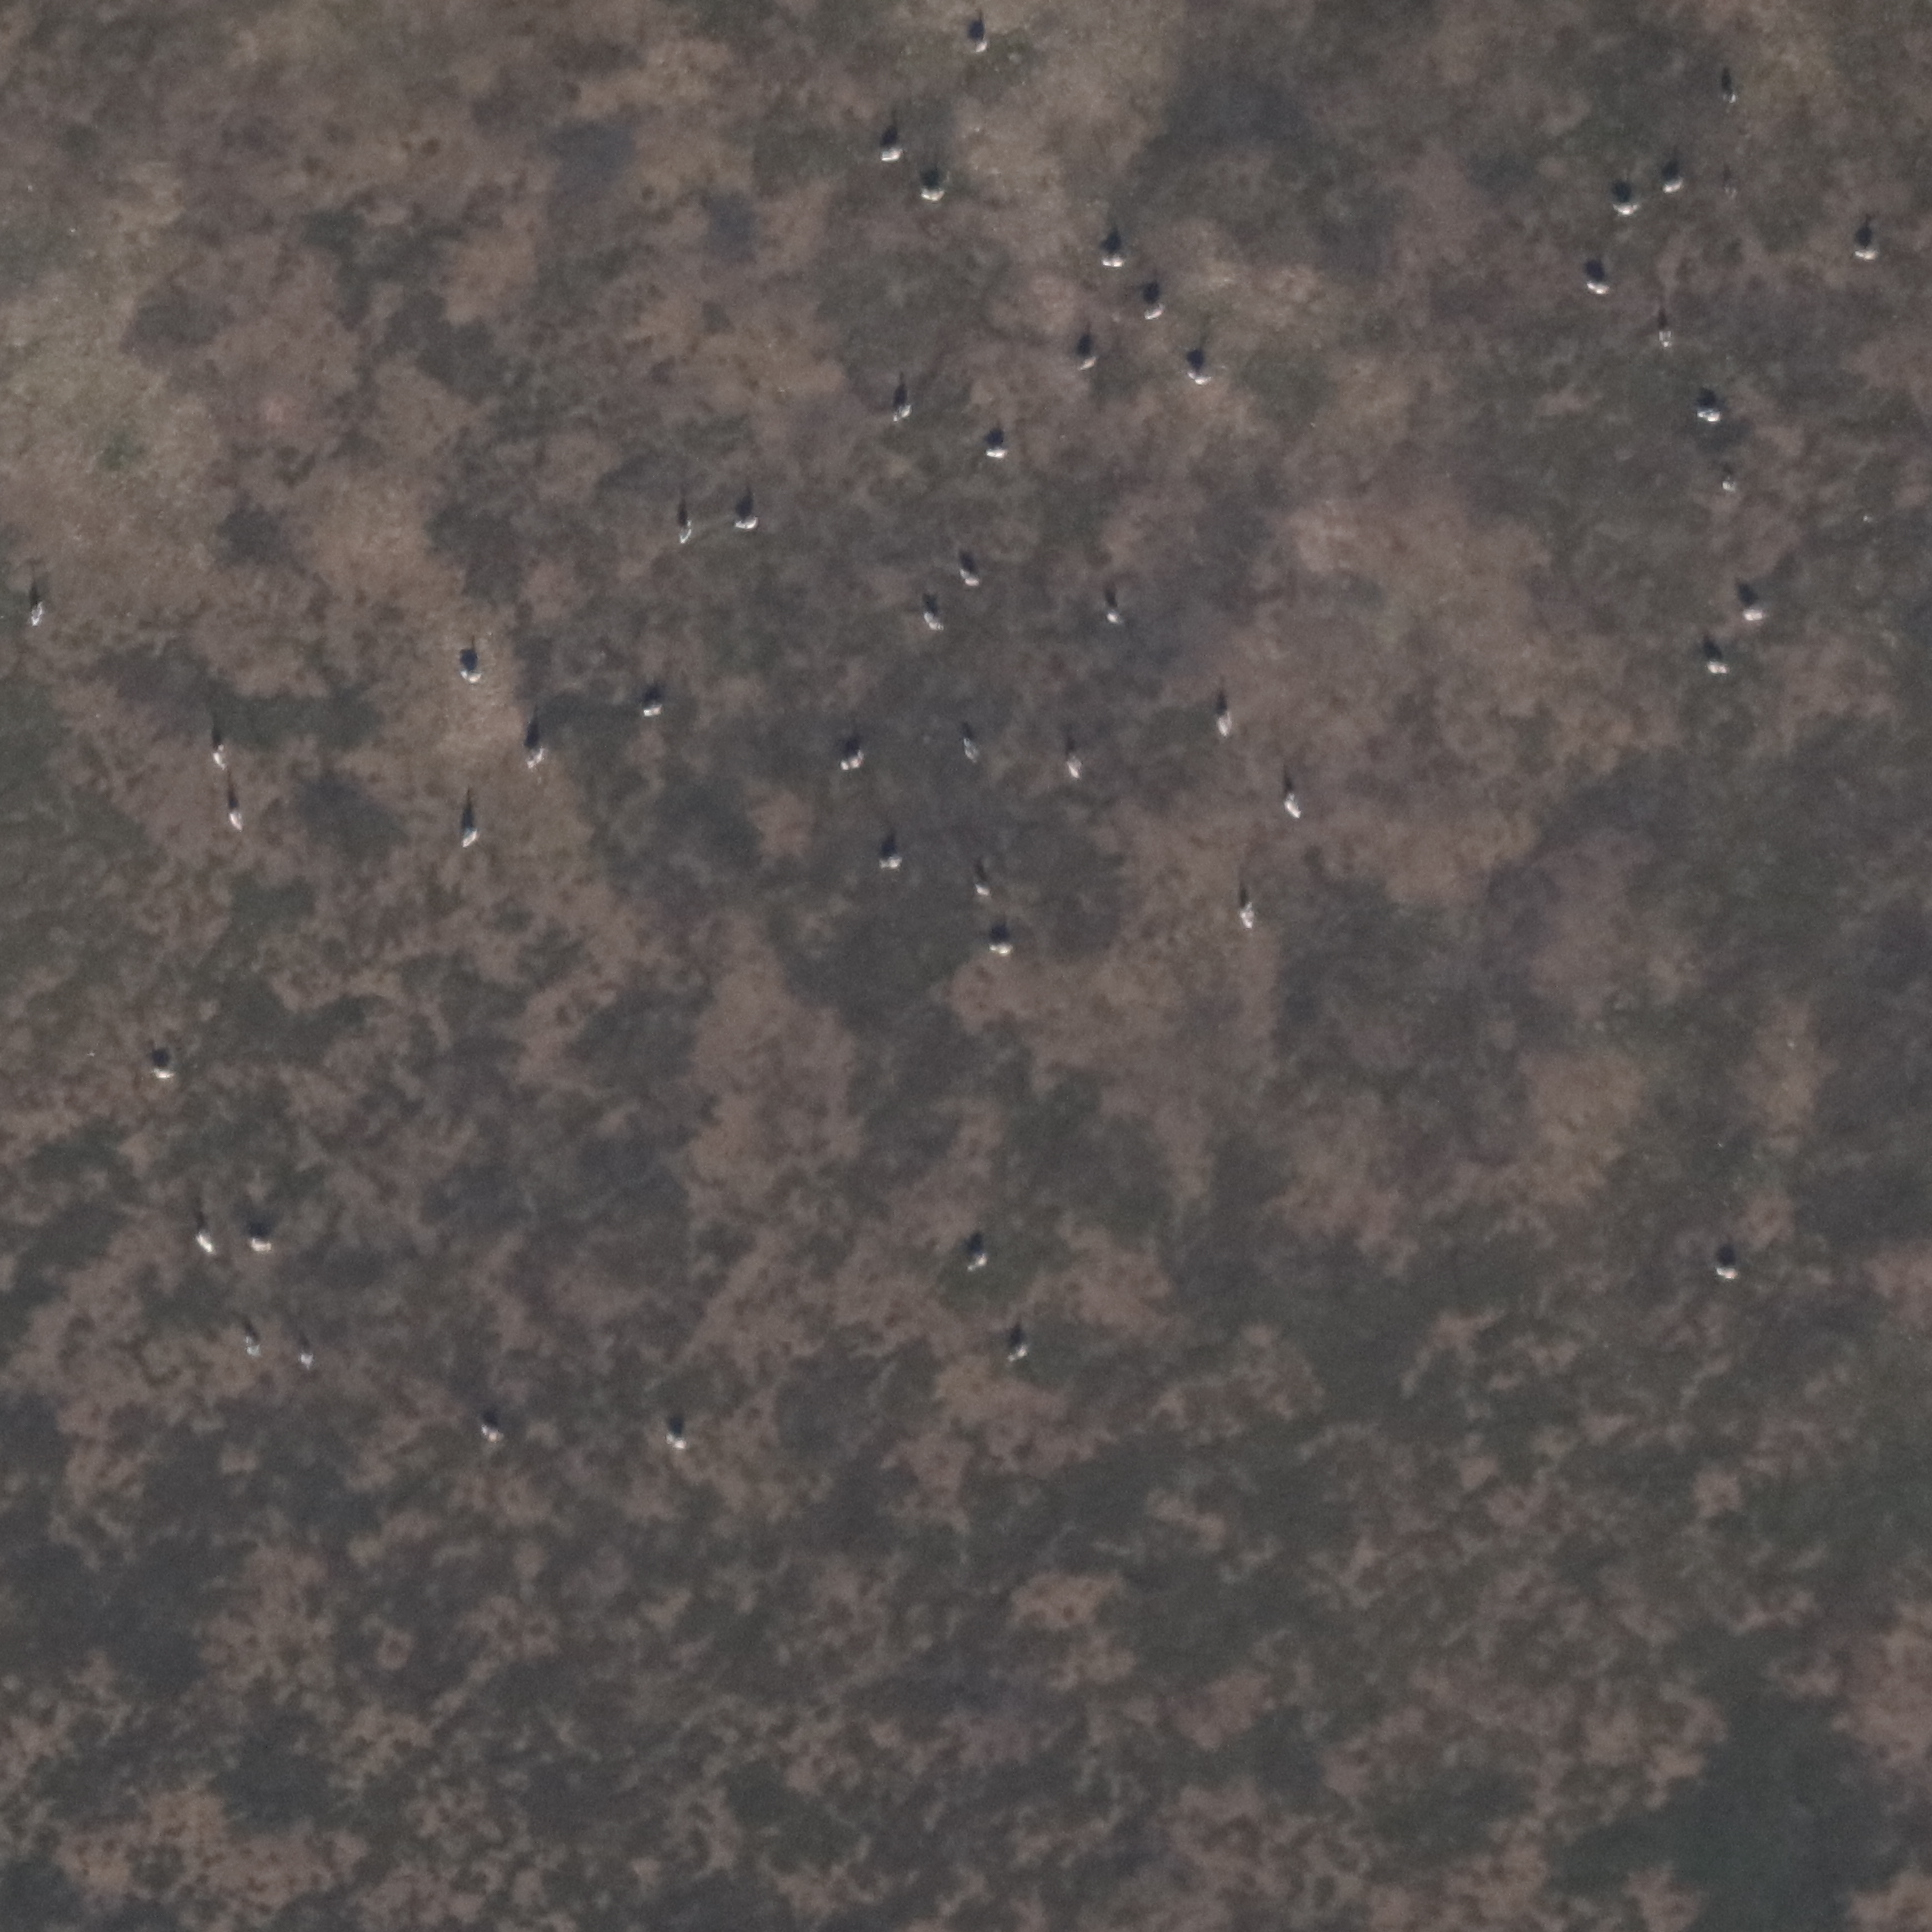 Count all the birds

51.